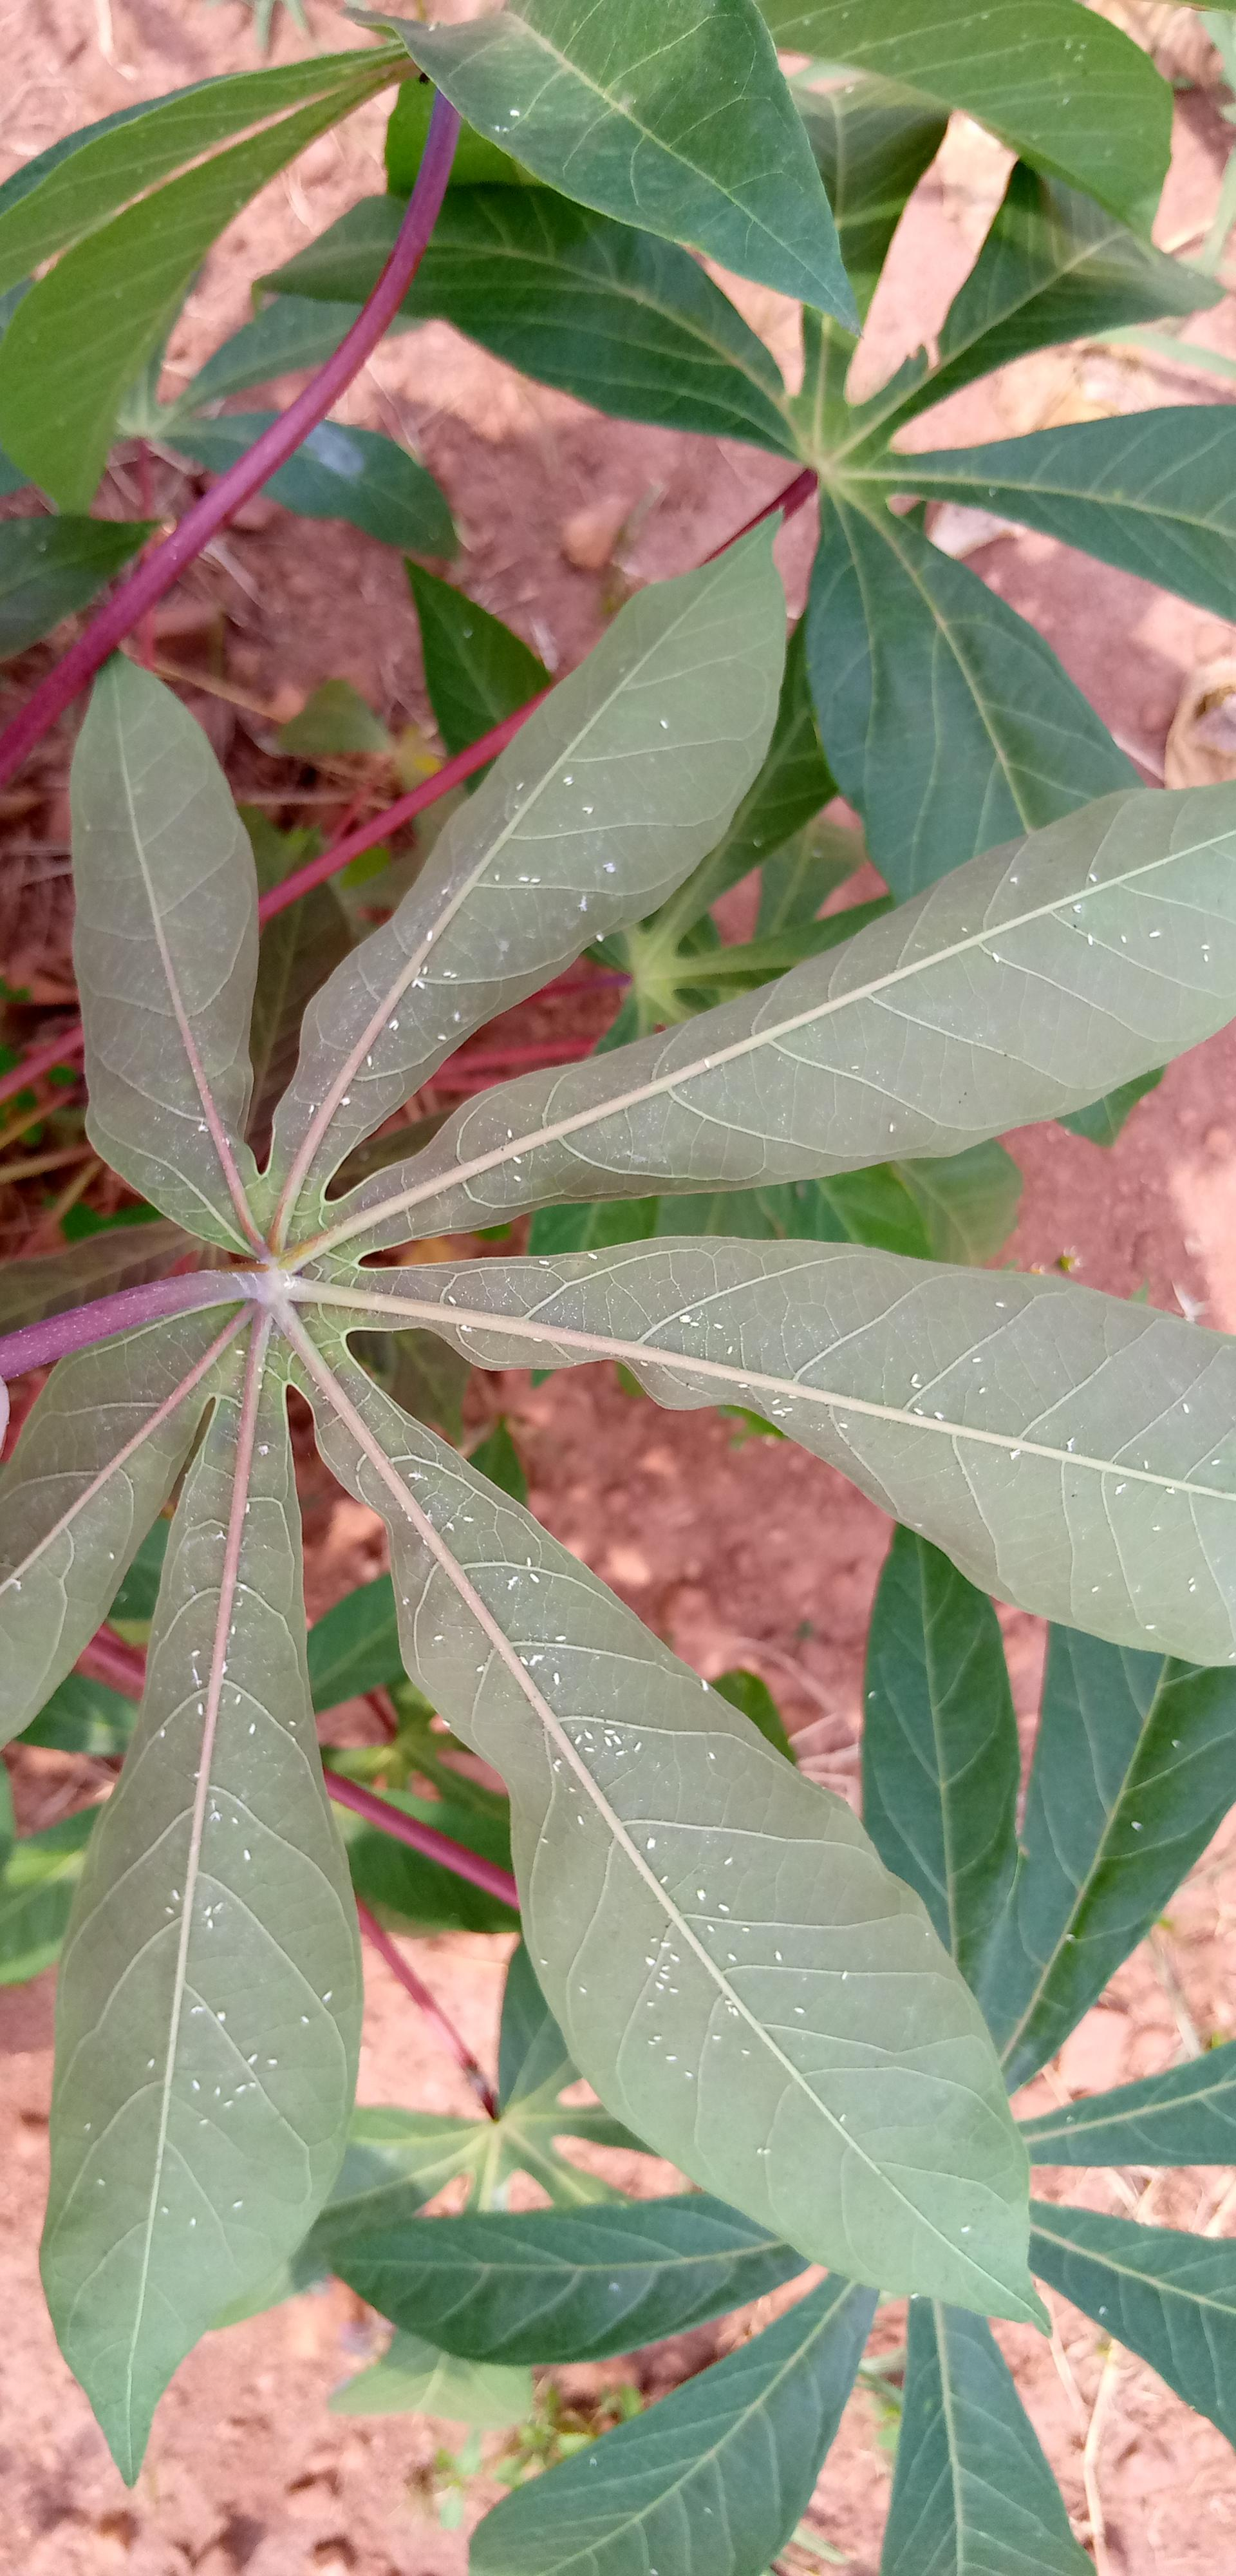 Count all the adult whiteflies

146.